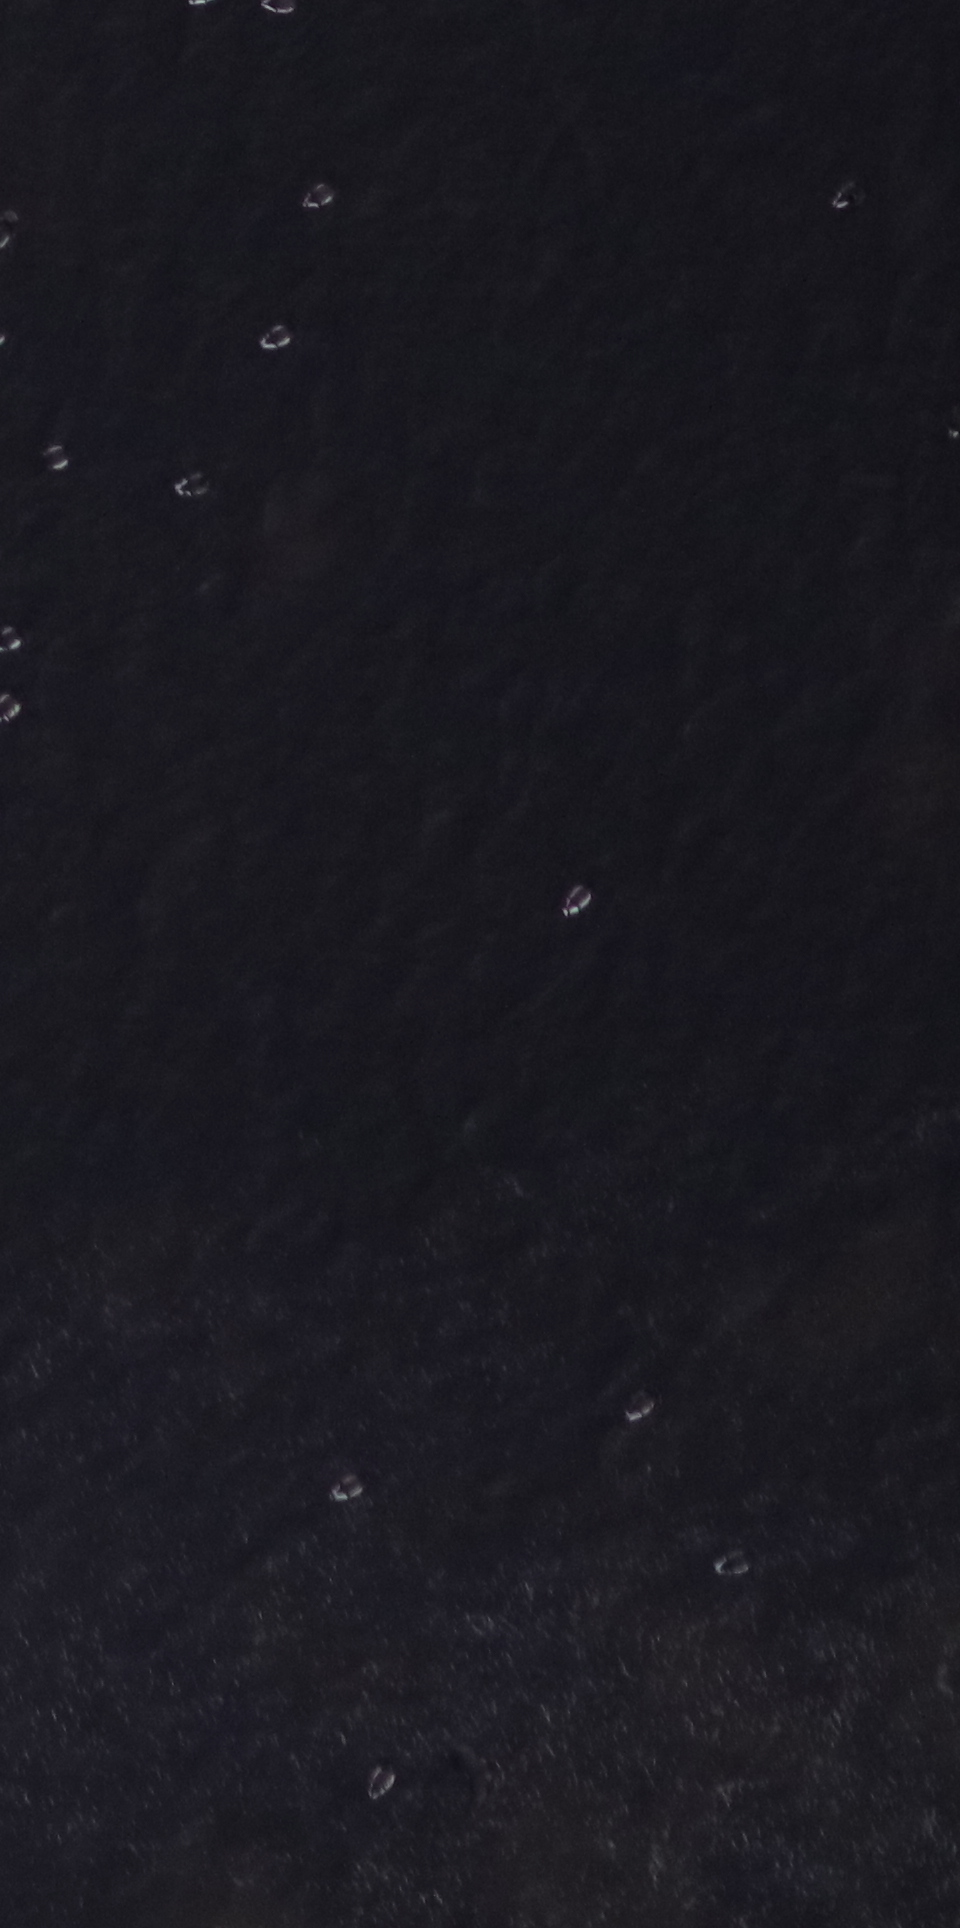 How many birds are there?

13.